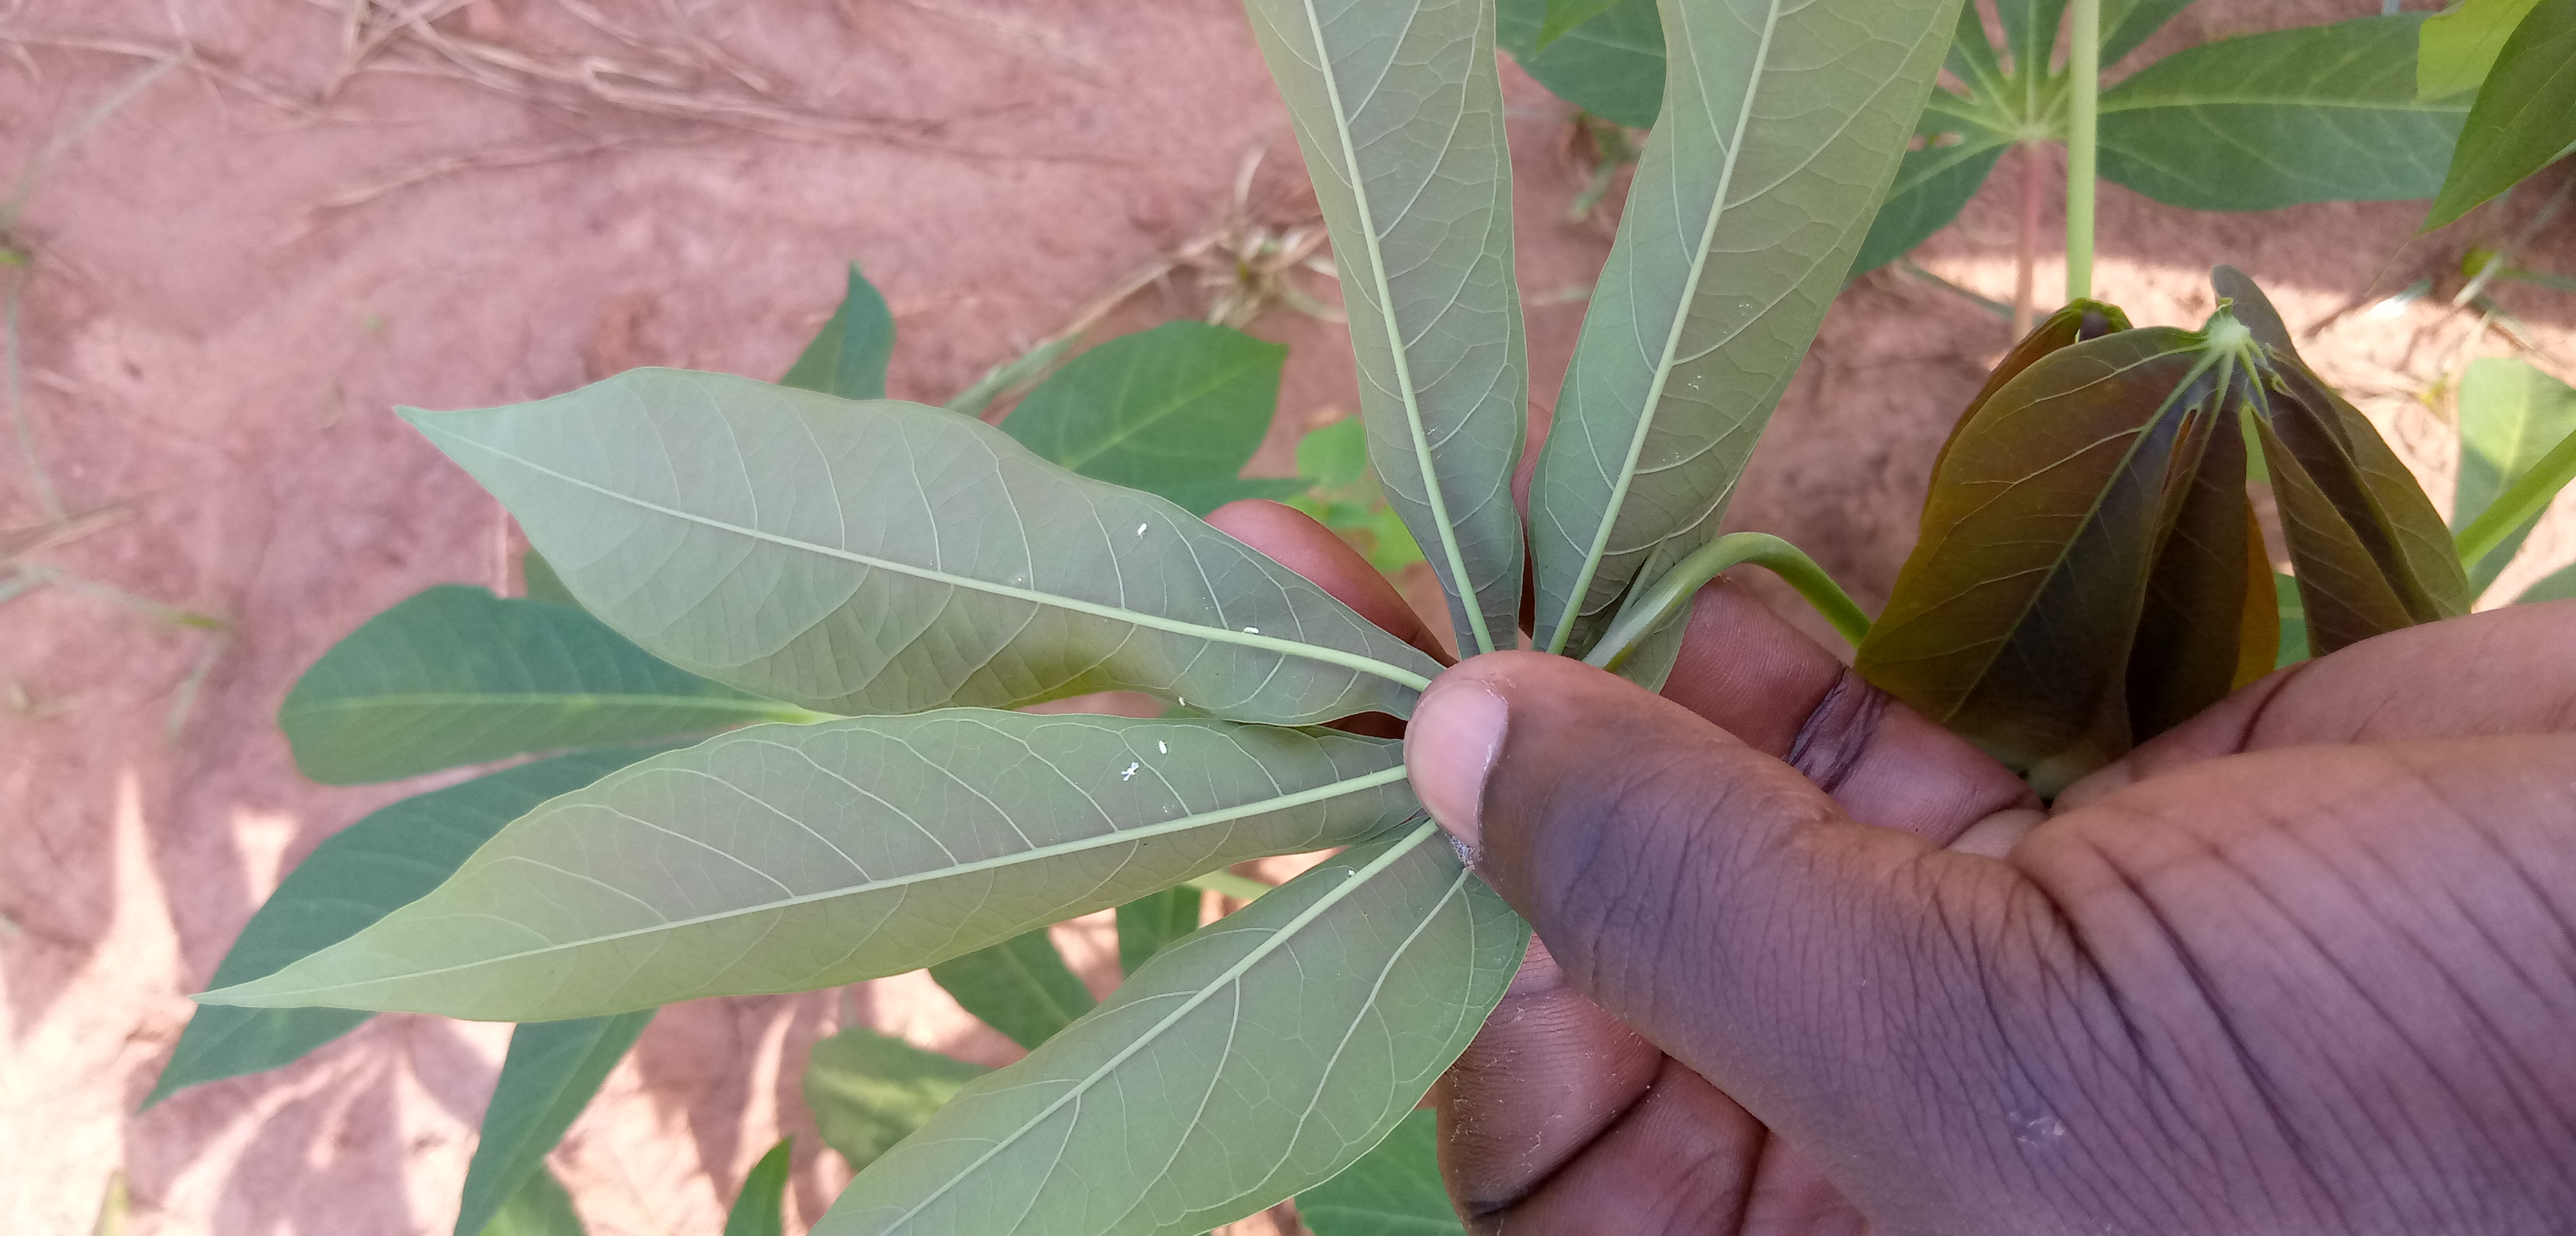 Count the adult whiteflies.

6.